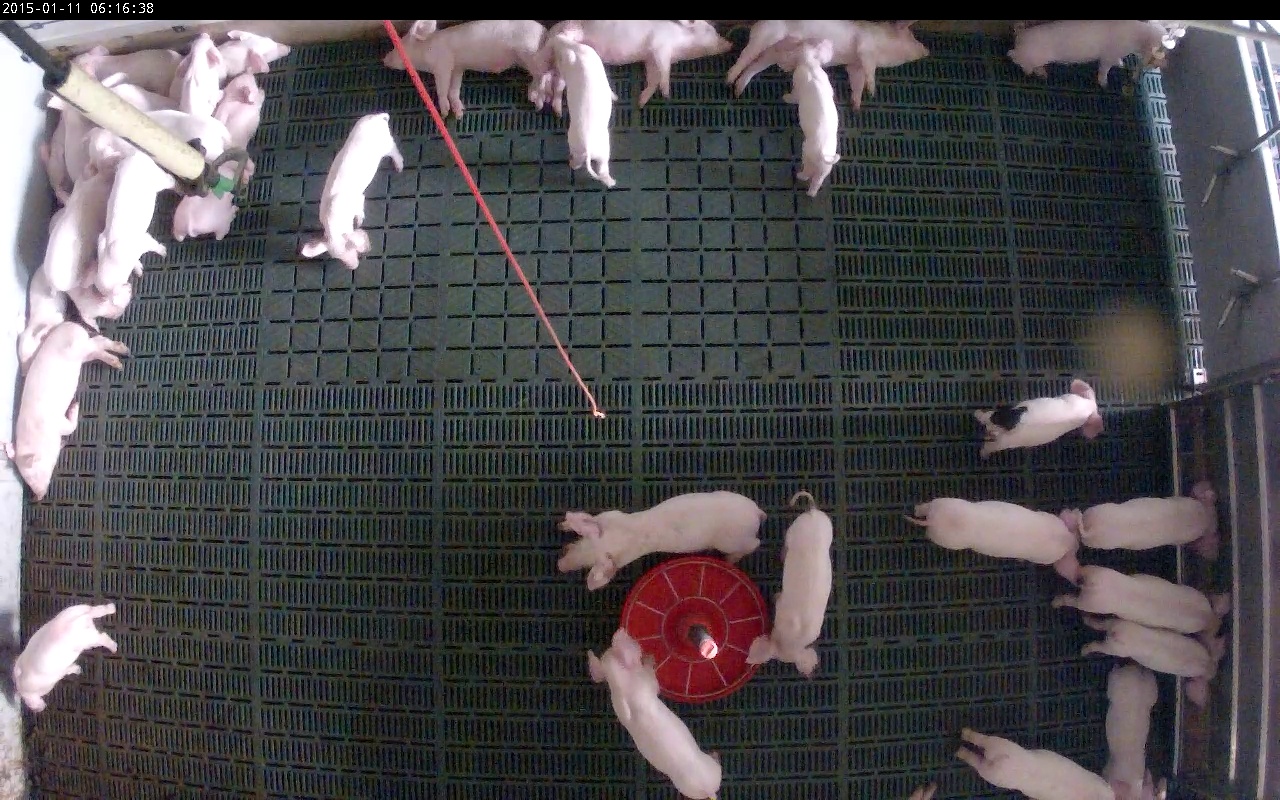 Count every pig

31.